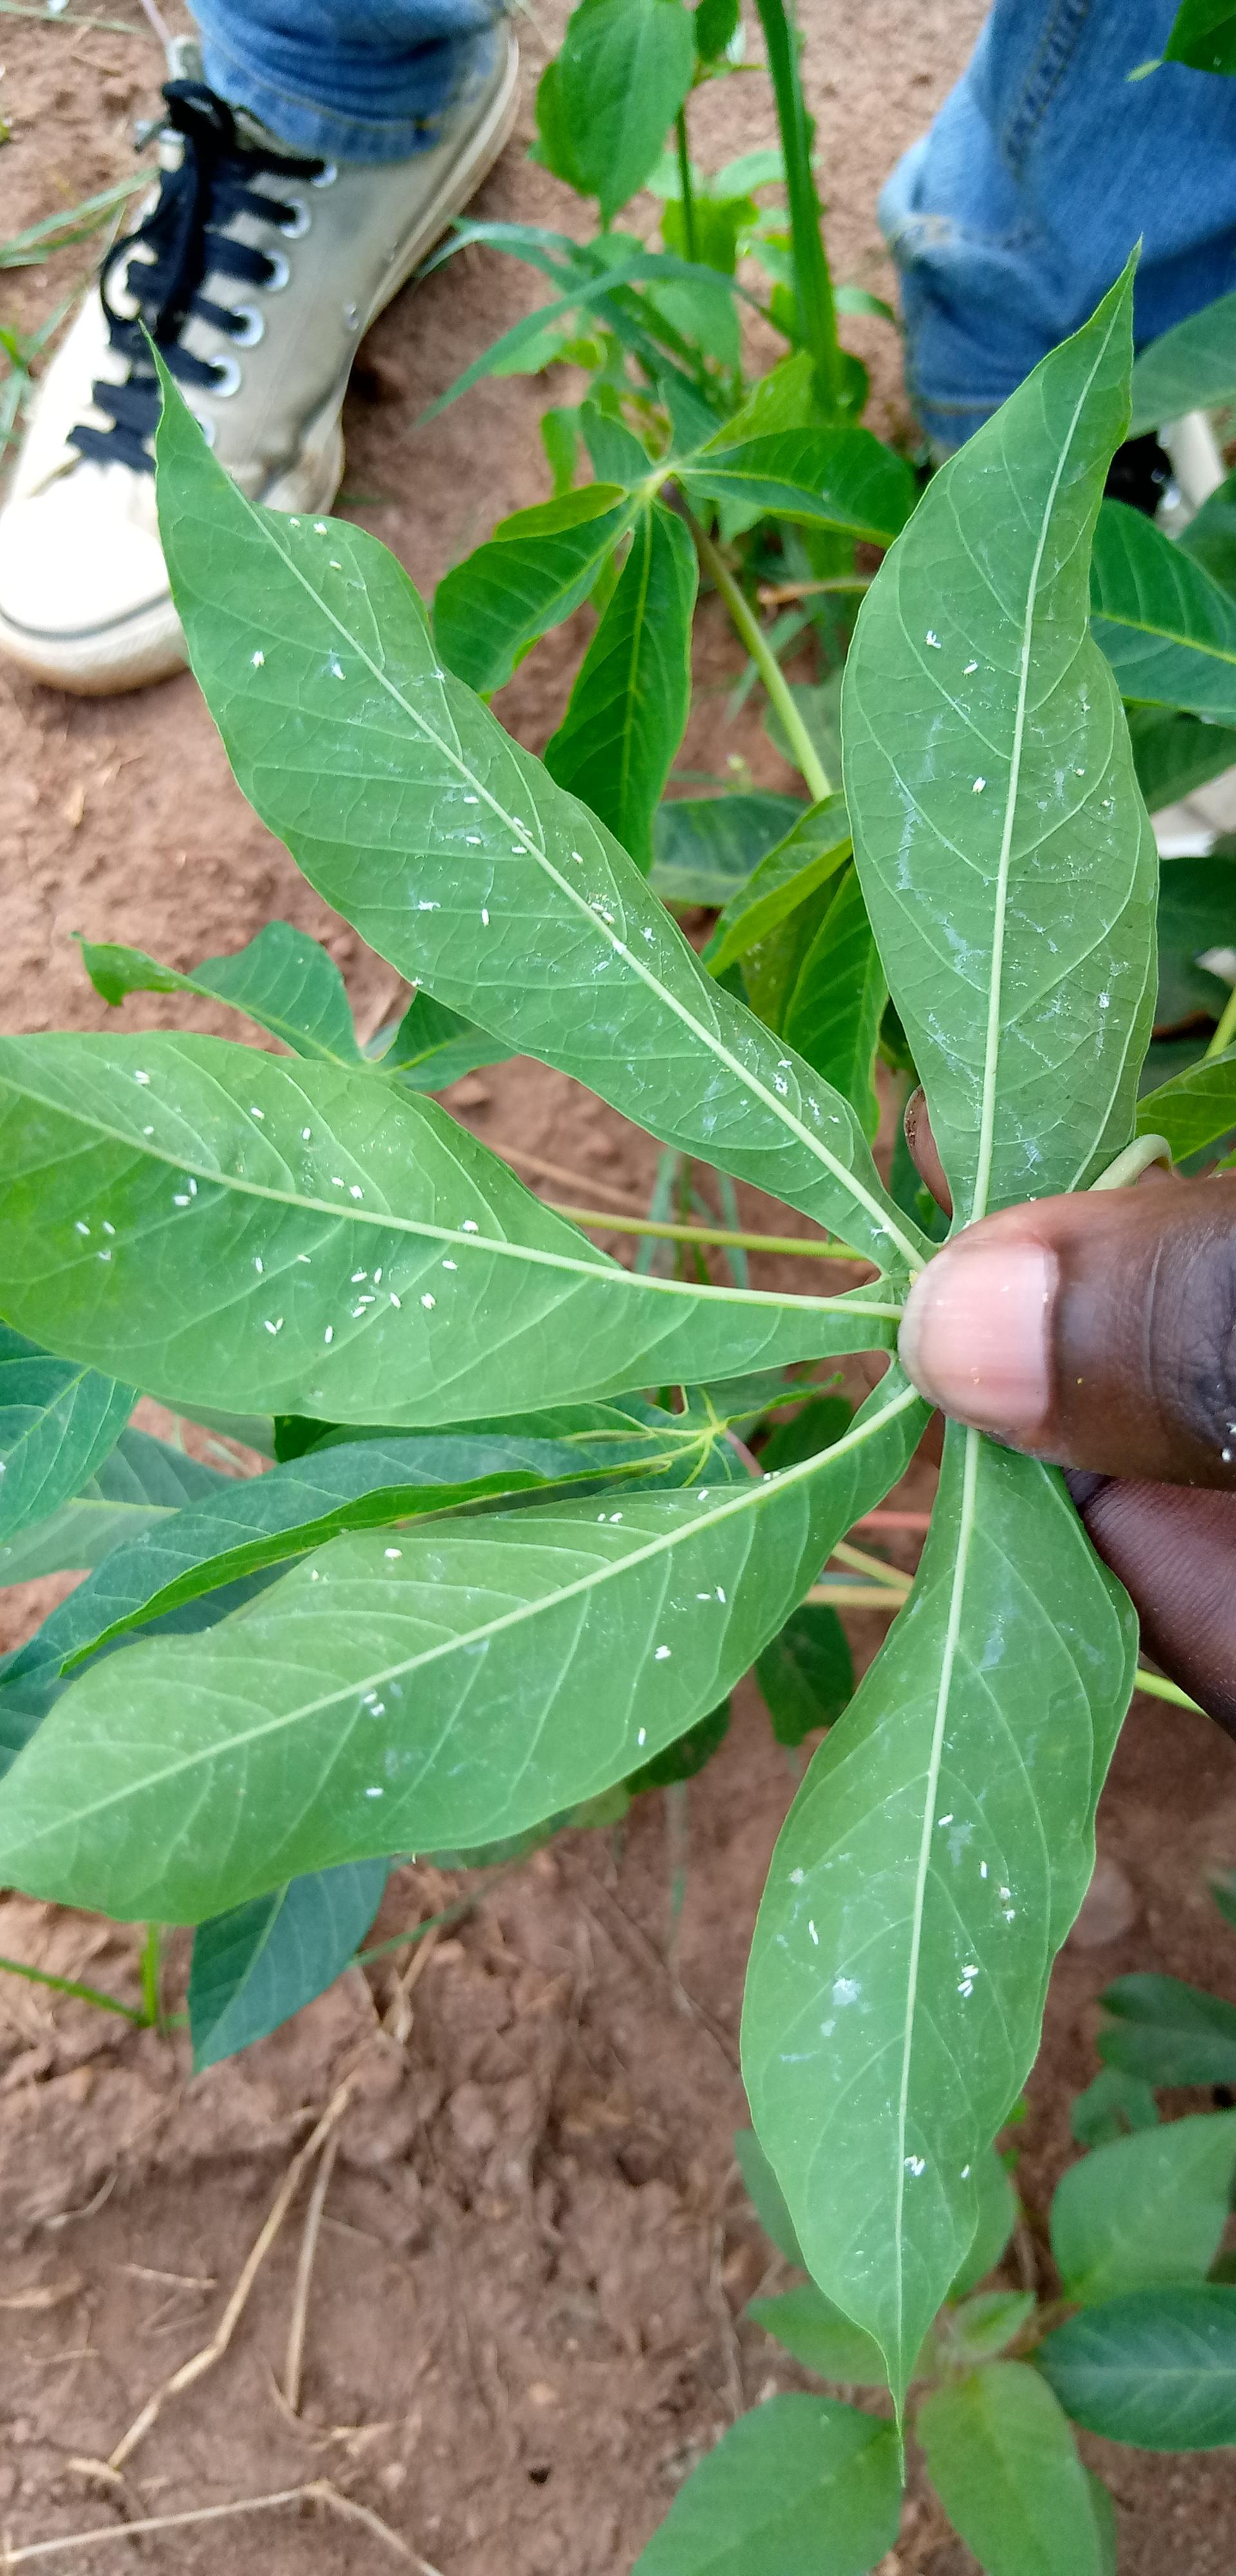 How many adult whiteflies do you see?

70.